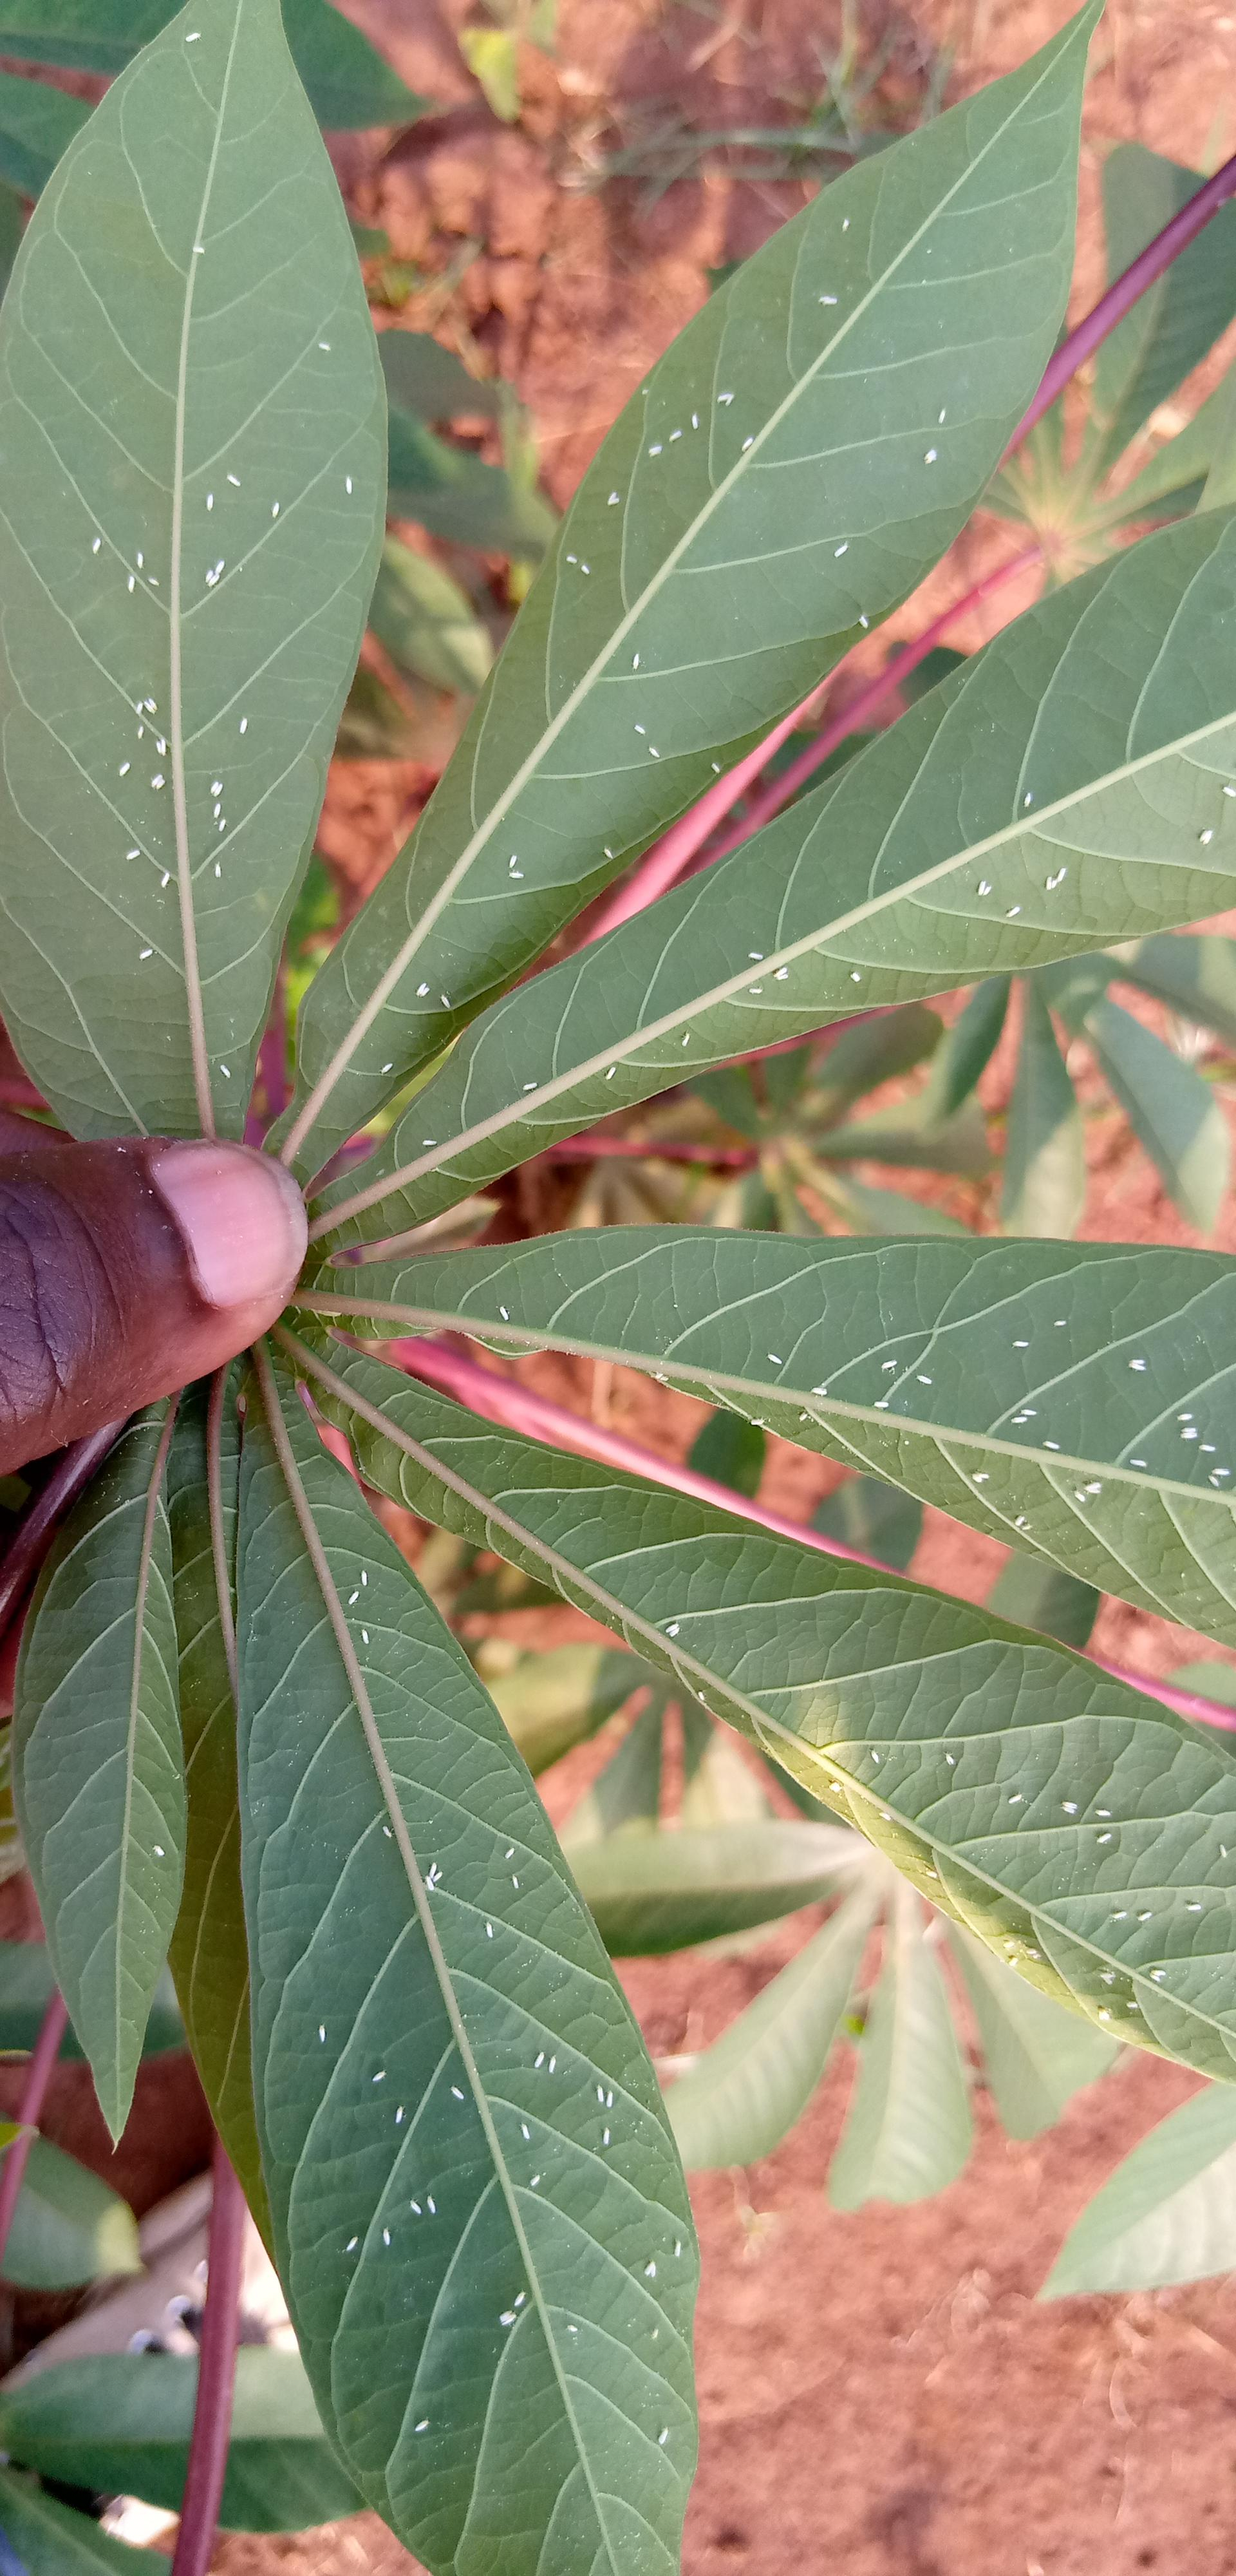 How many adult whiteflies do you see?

144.